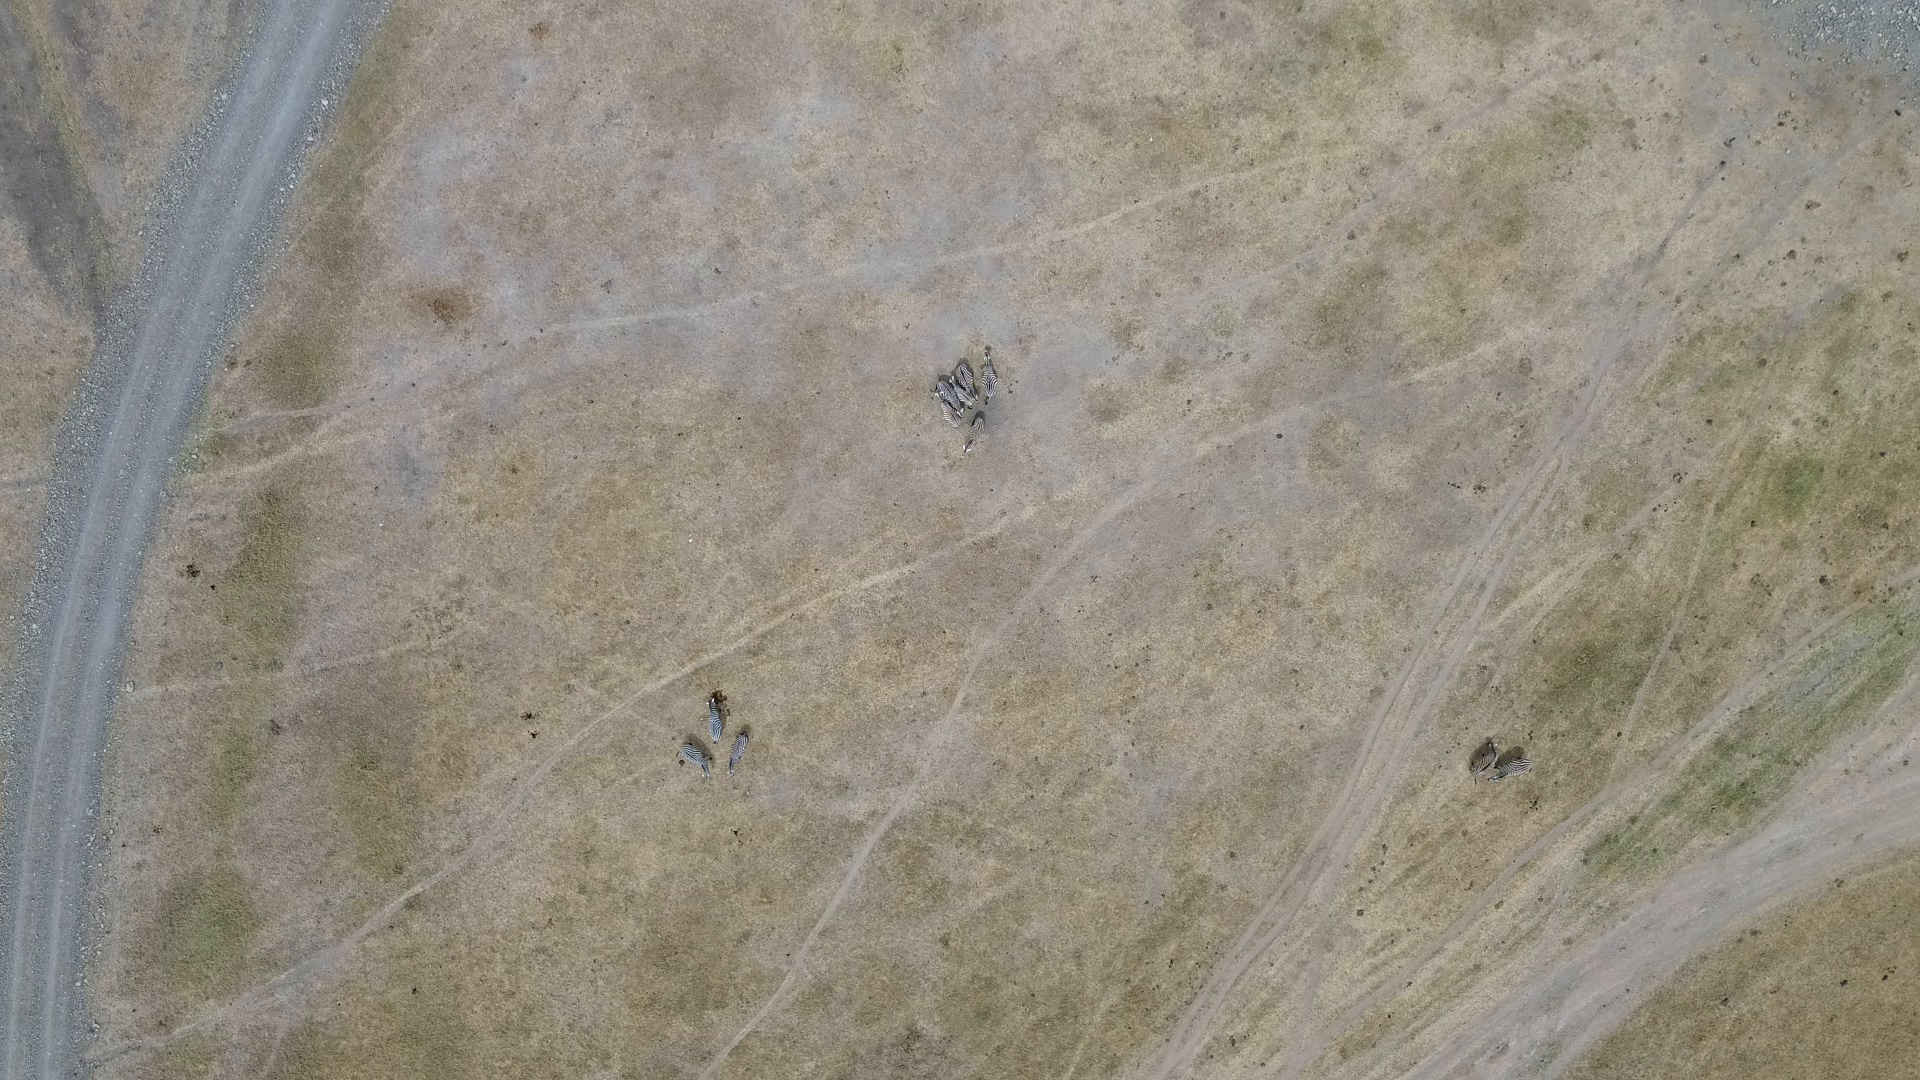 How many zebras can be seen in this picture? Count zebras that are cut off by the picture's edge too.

11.